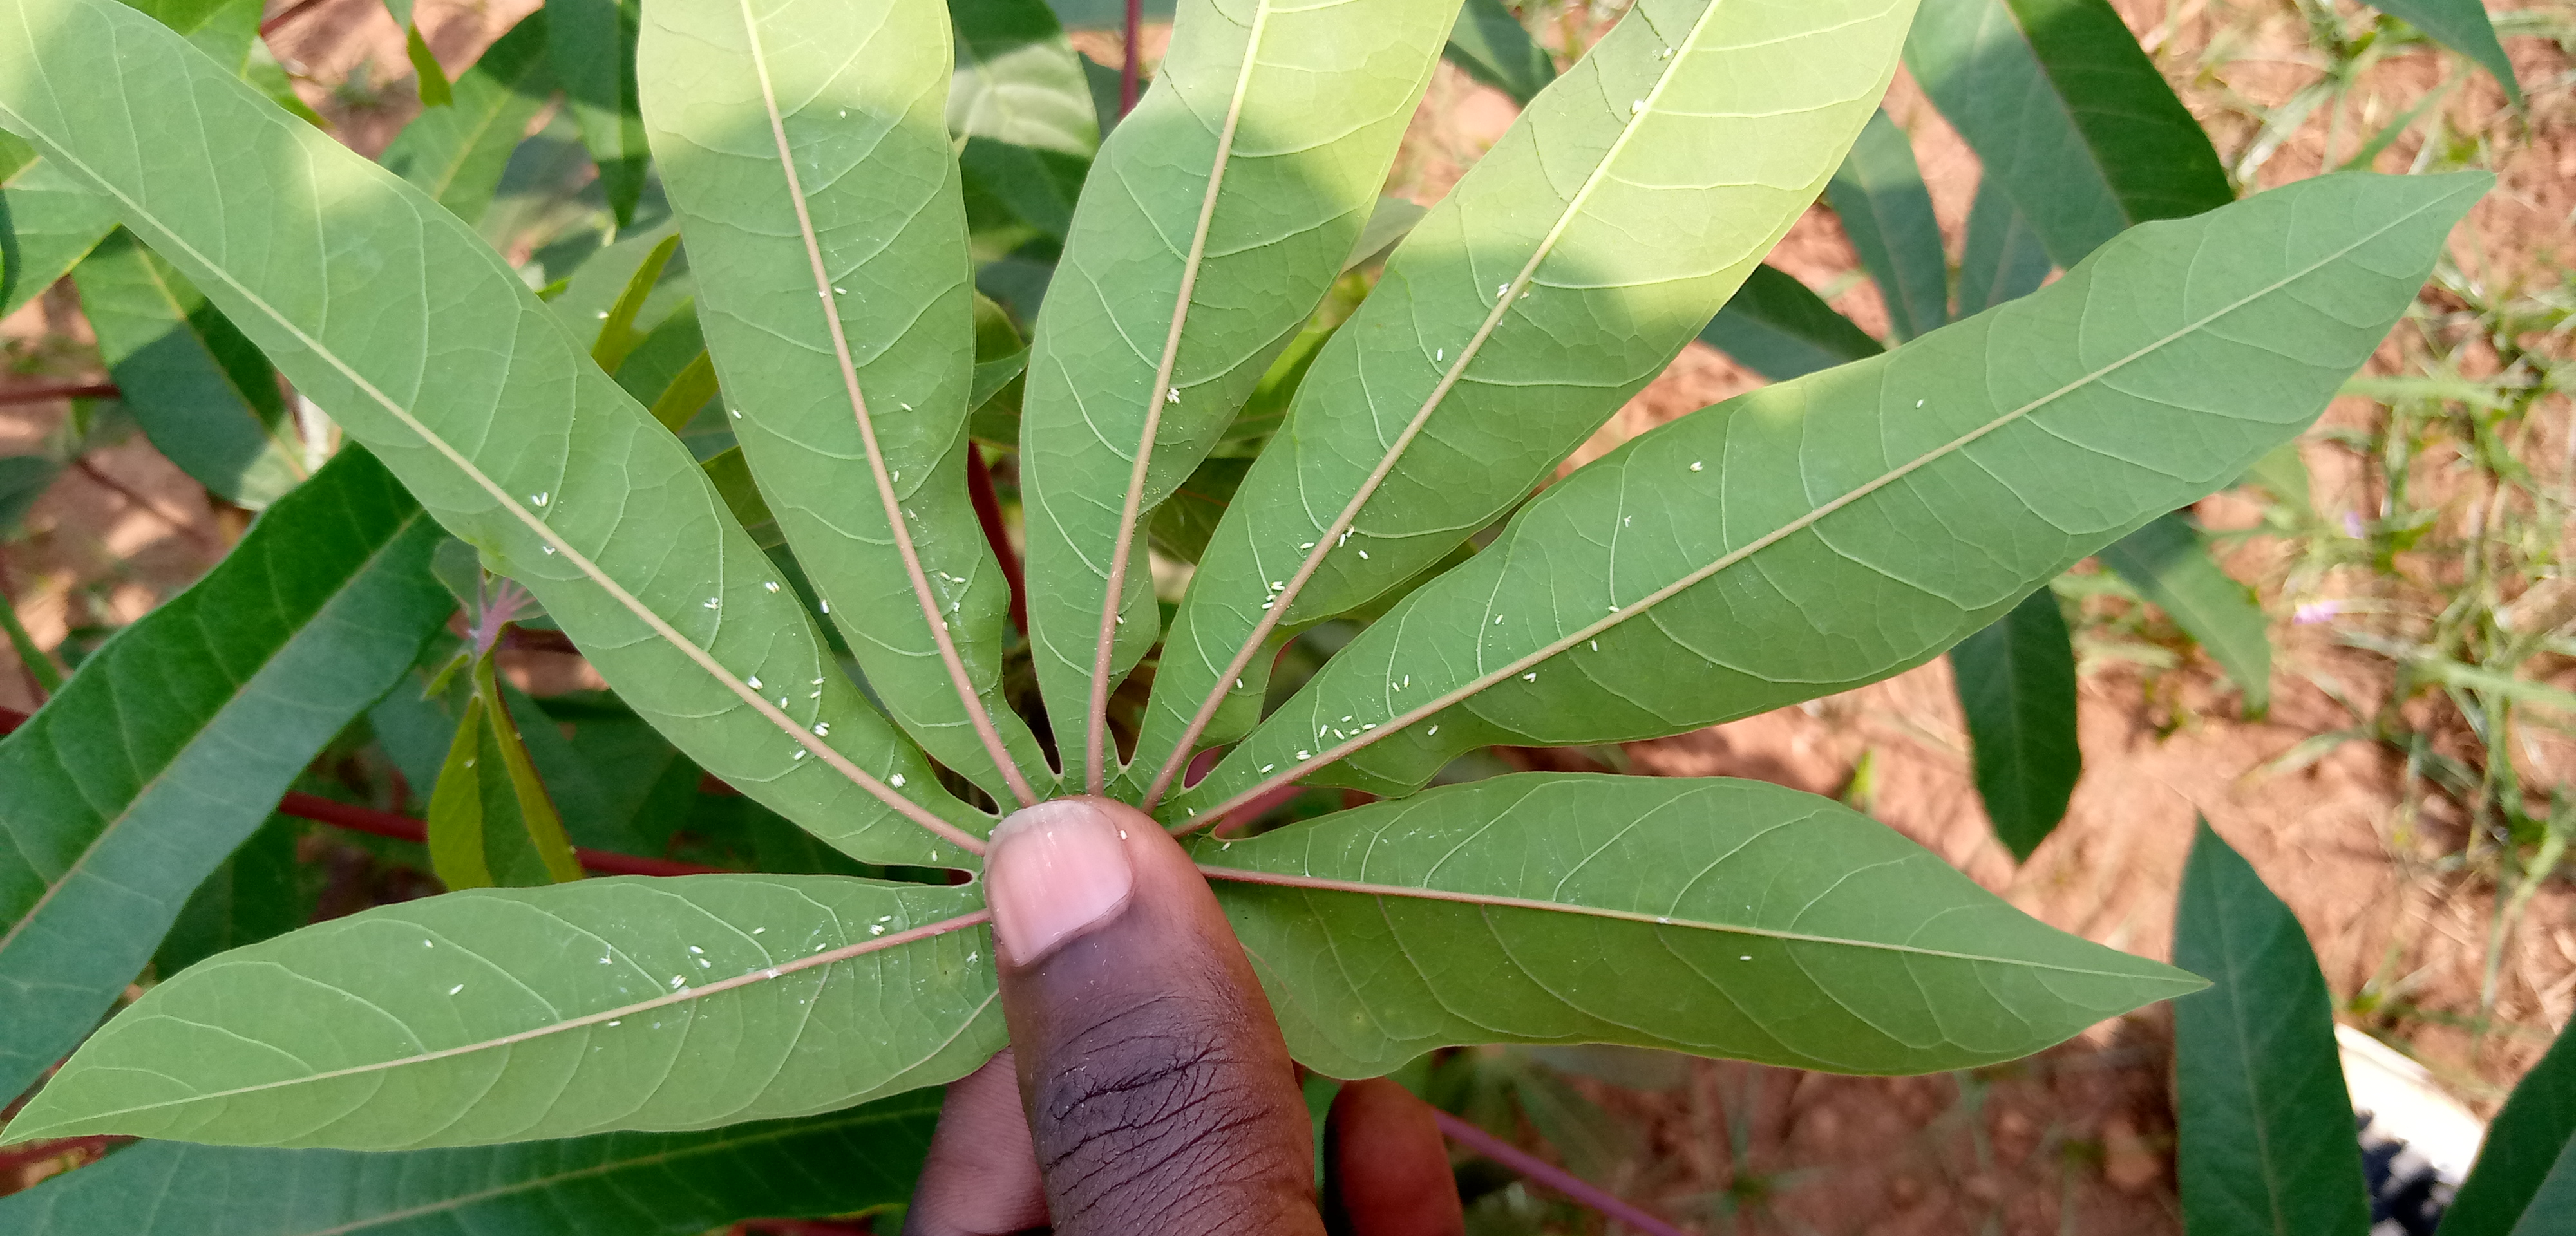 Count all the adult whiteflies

61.